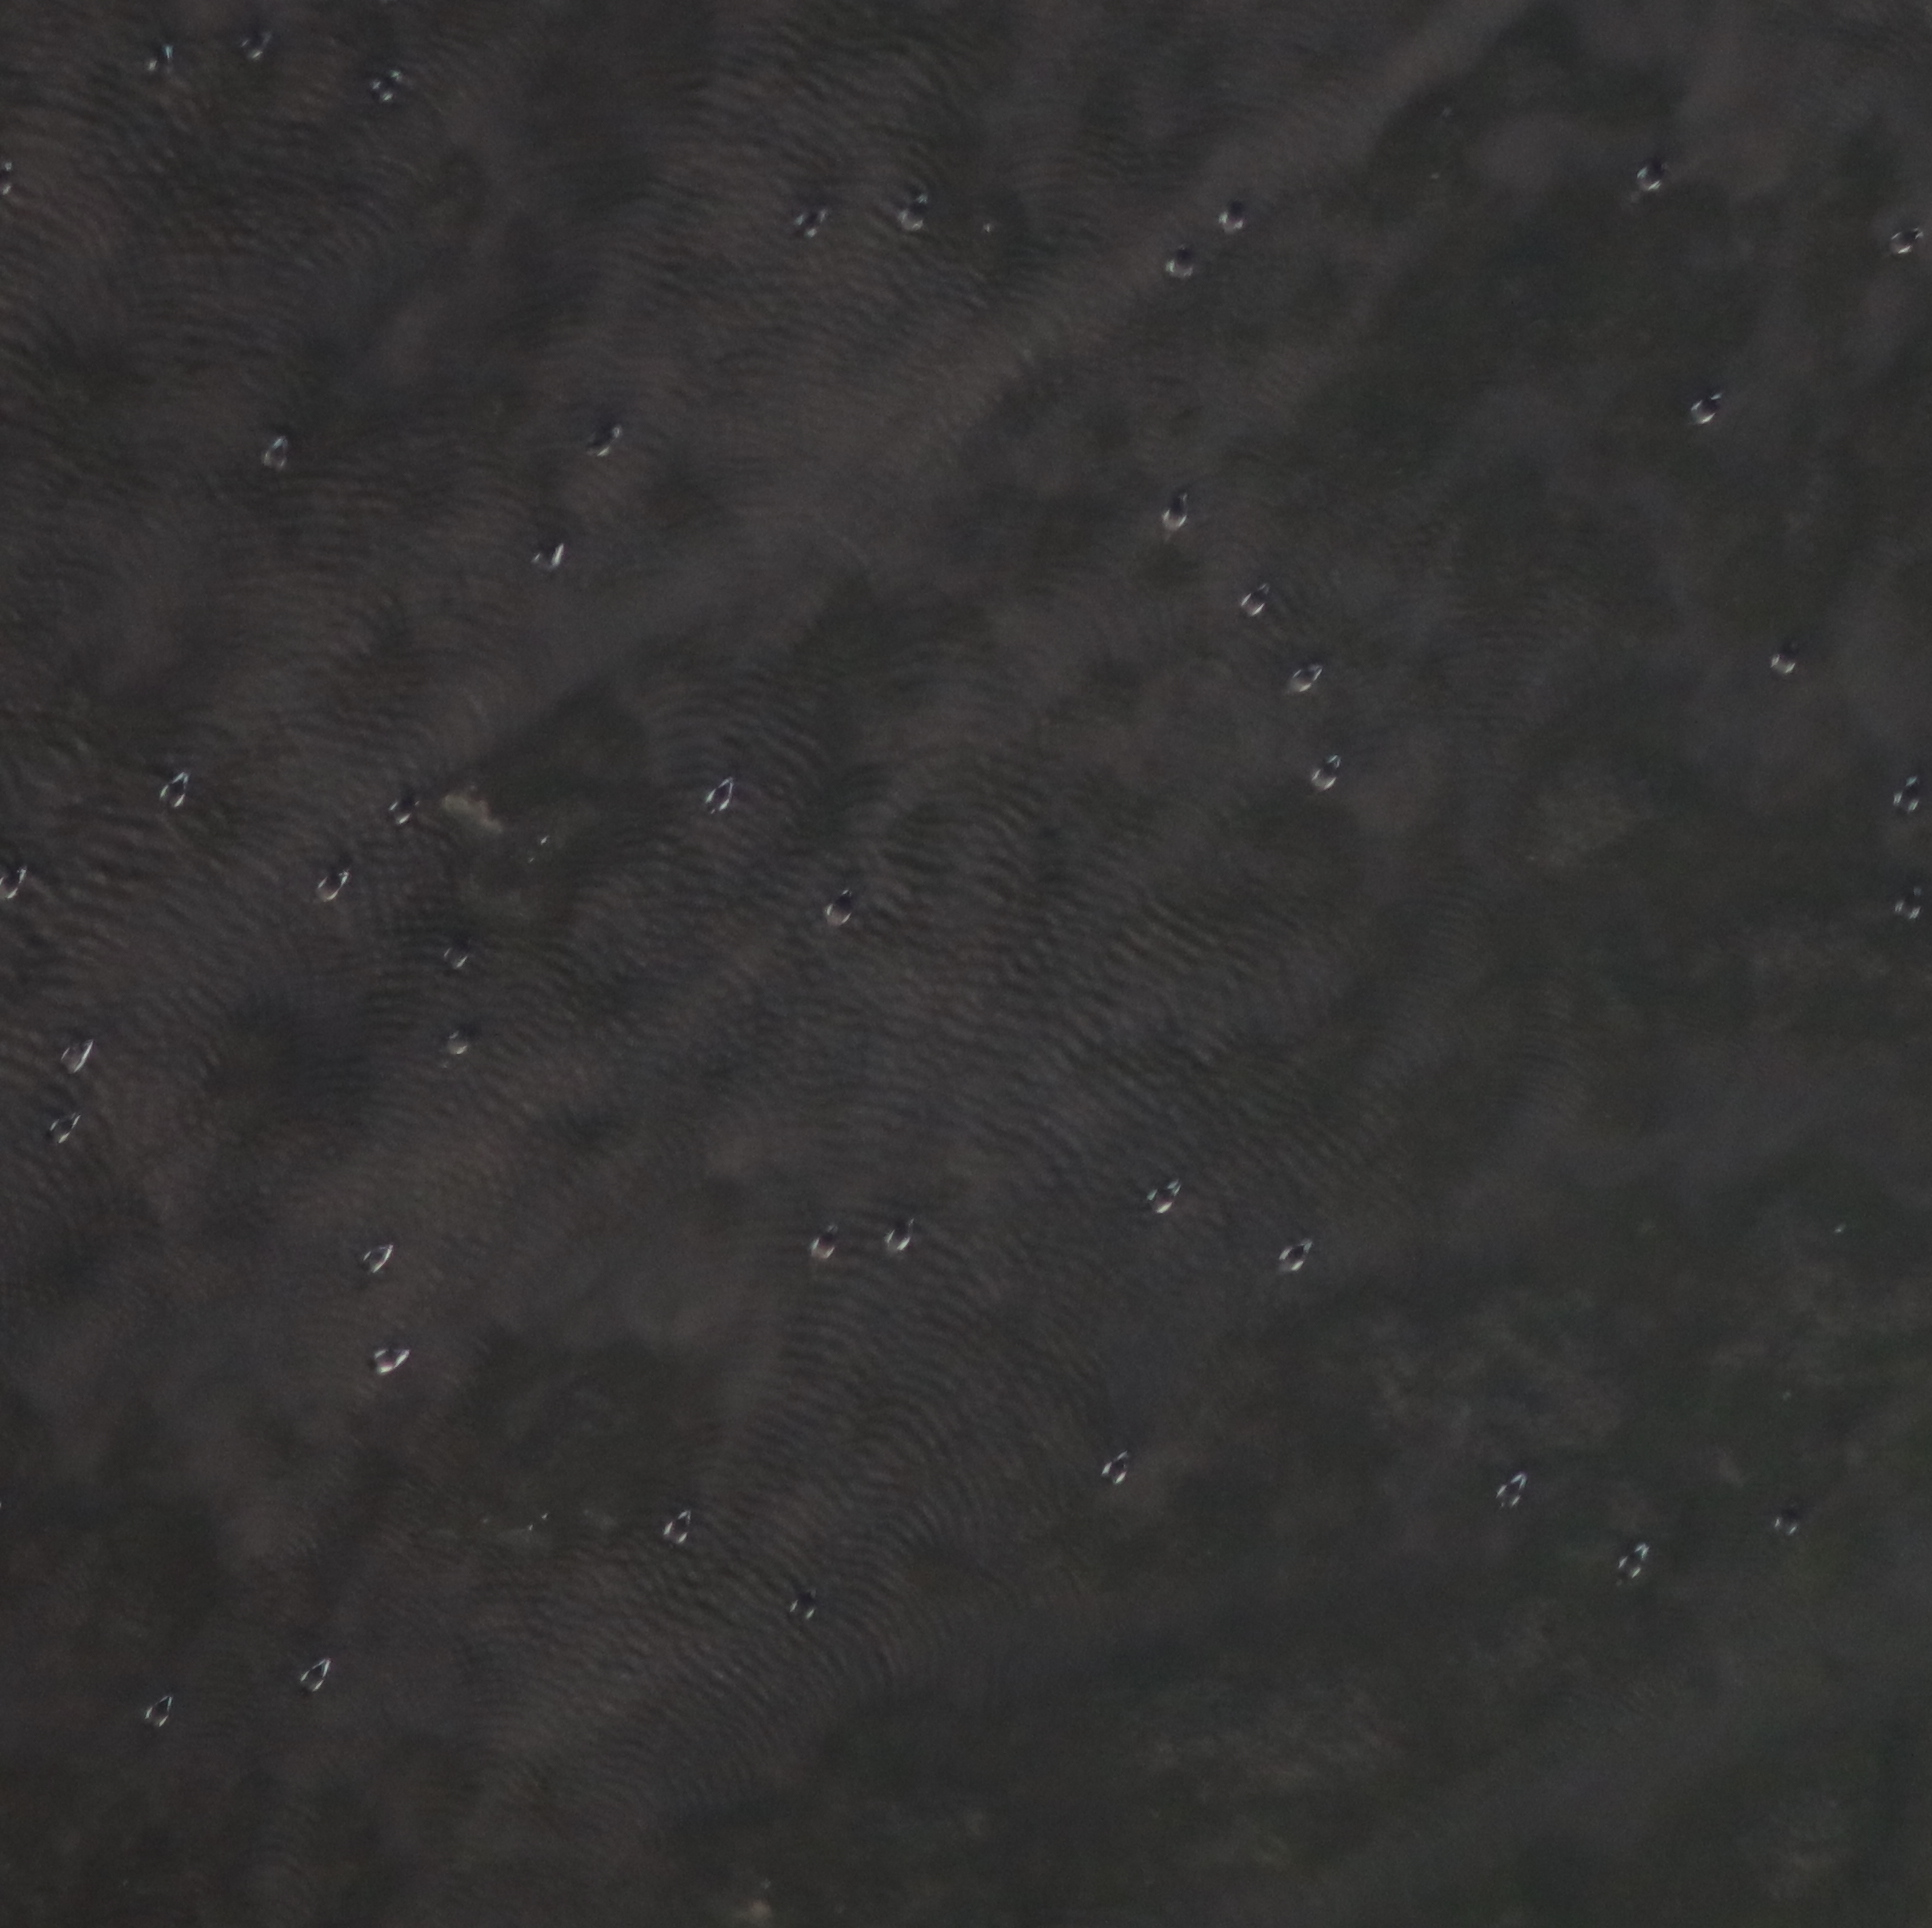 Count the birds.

44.